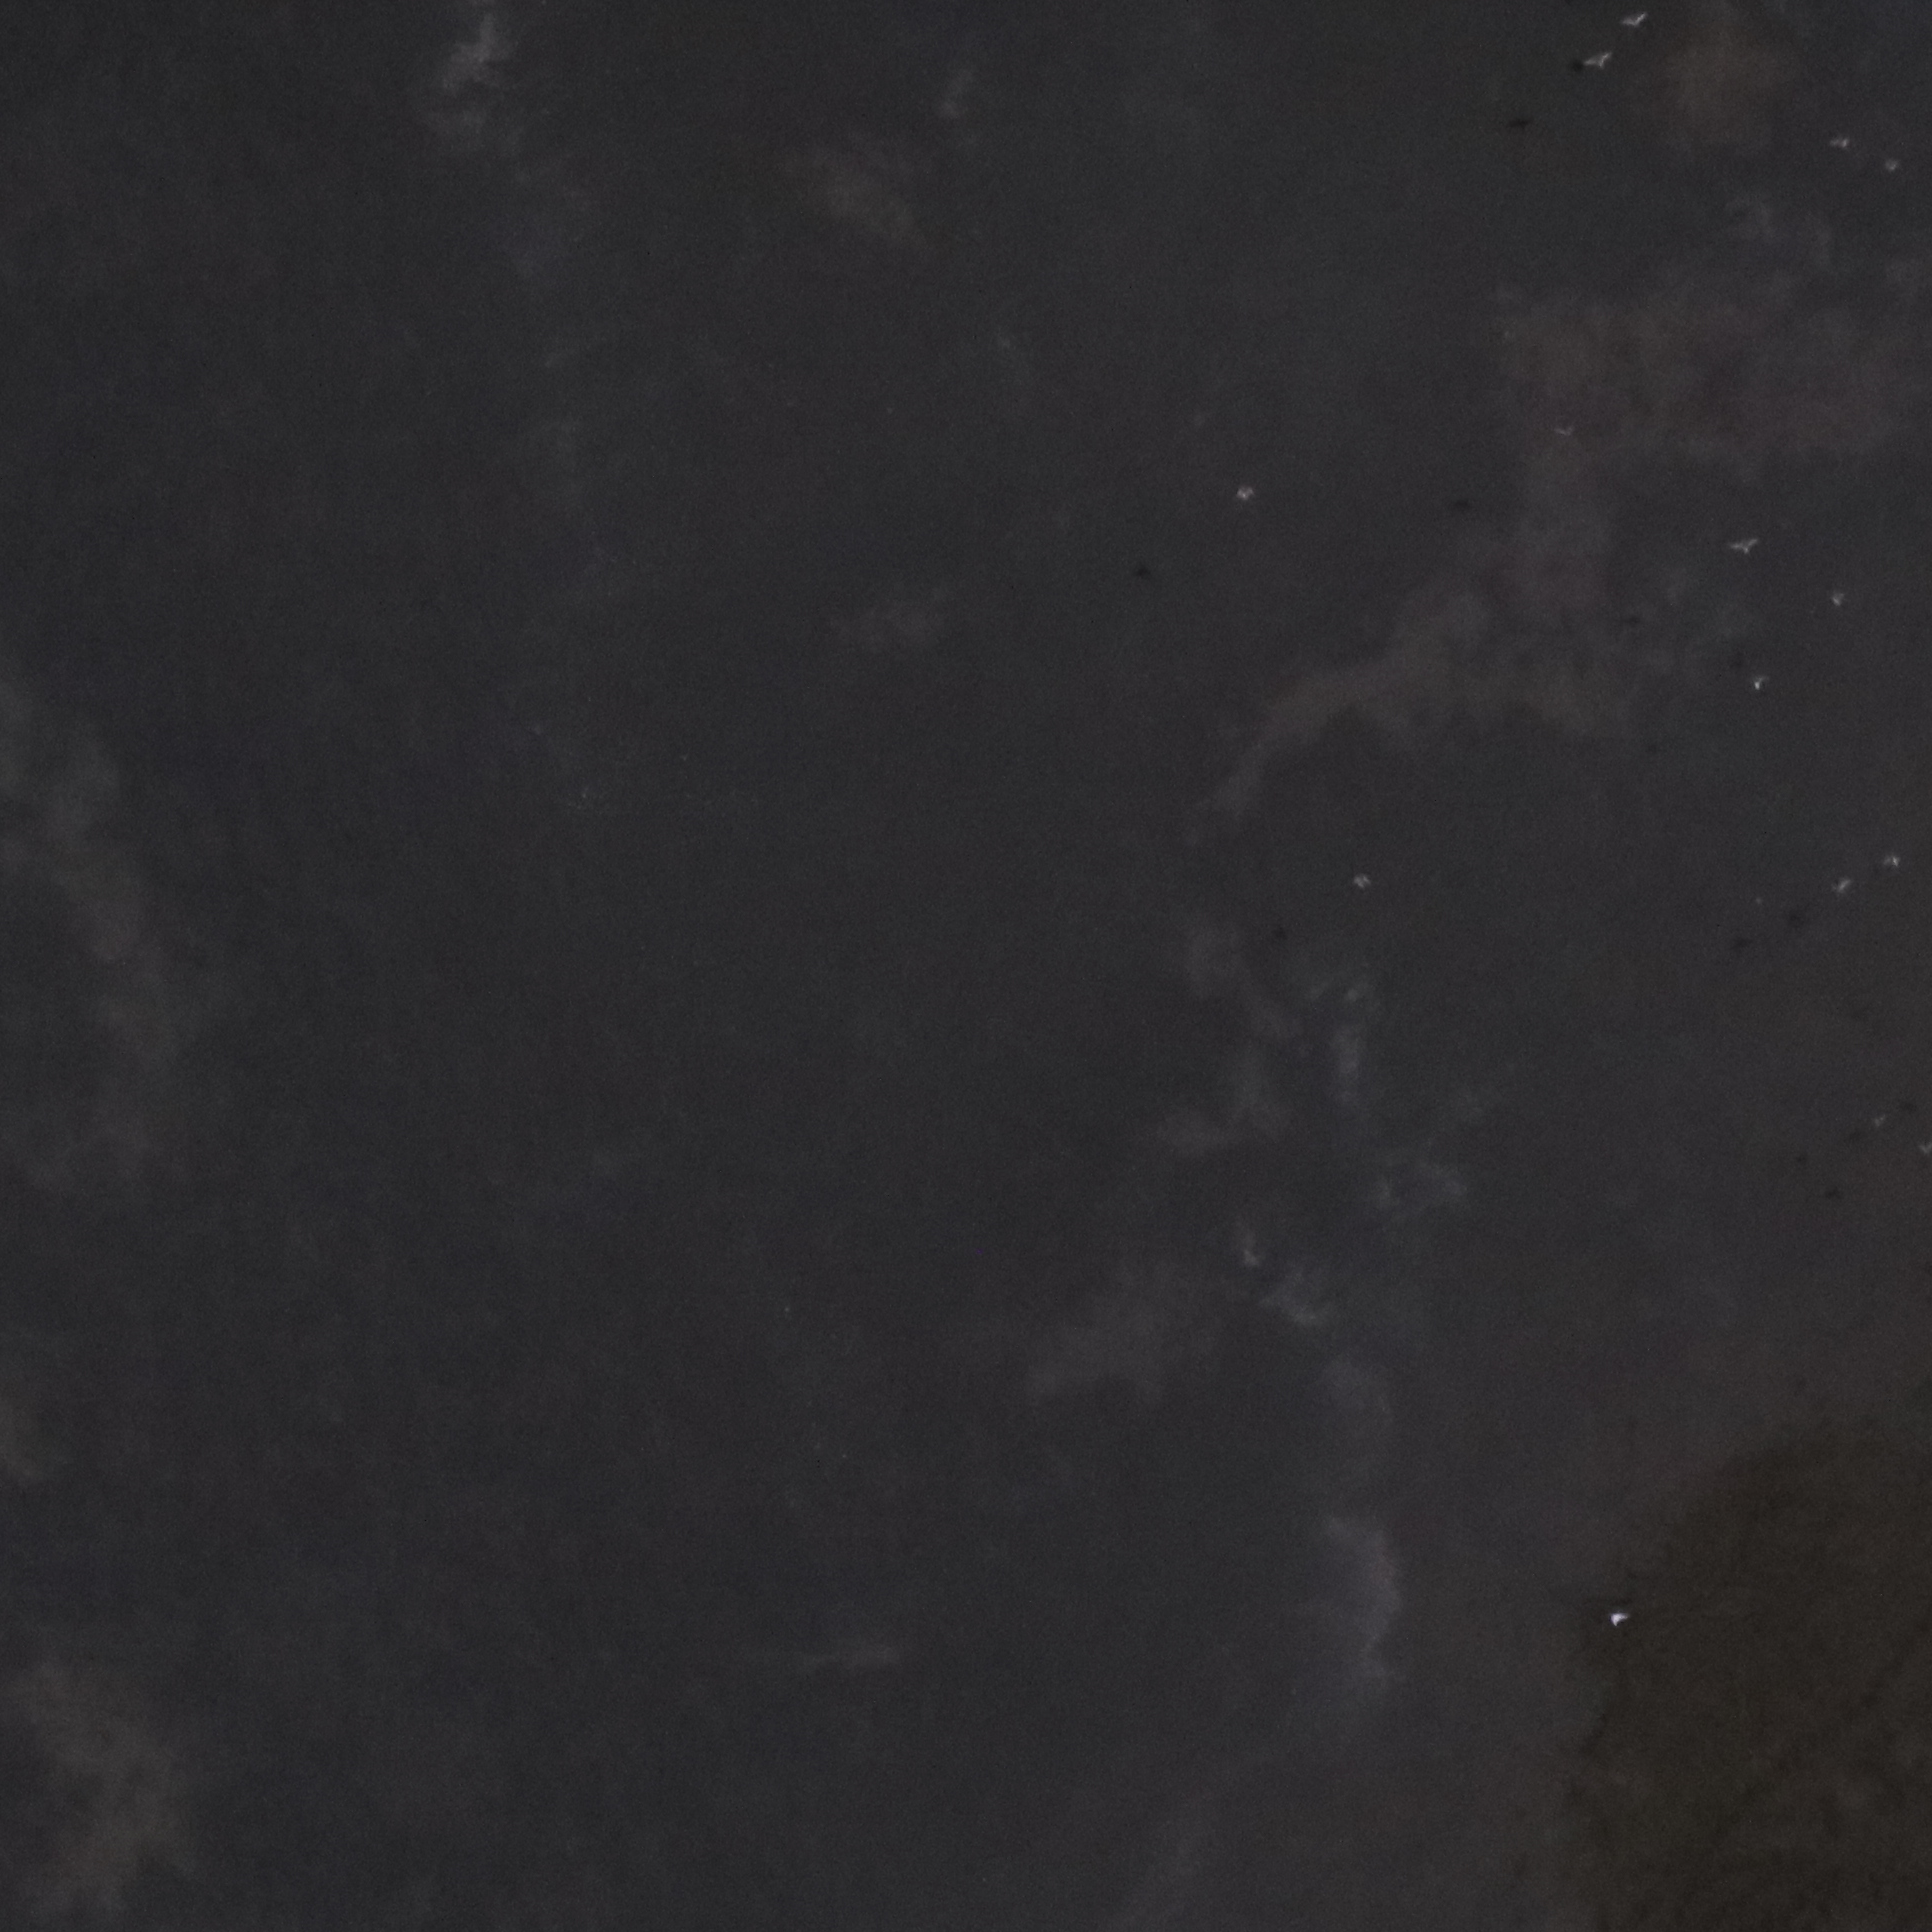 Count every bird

15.